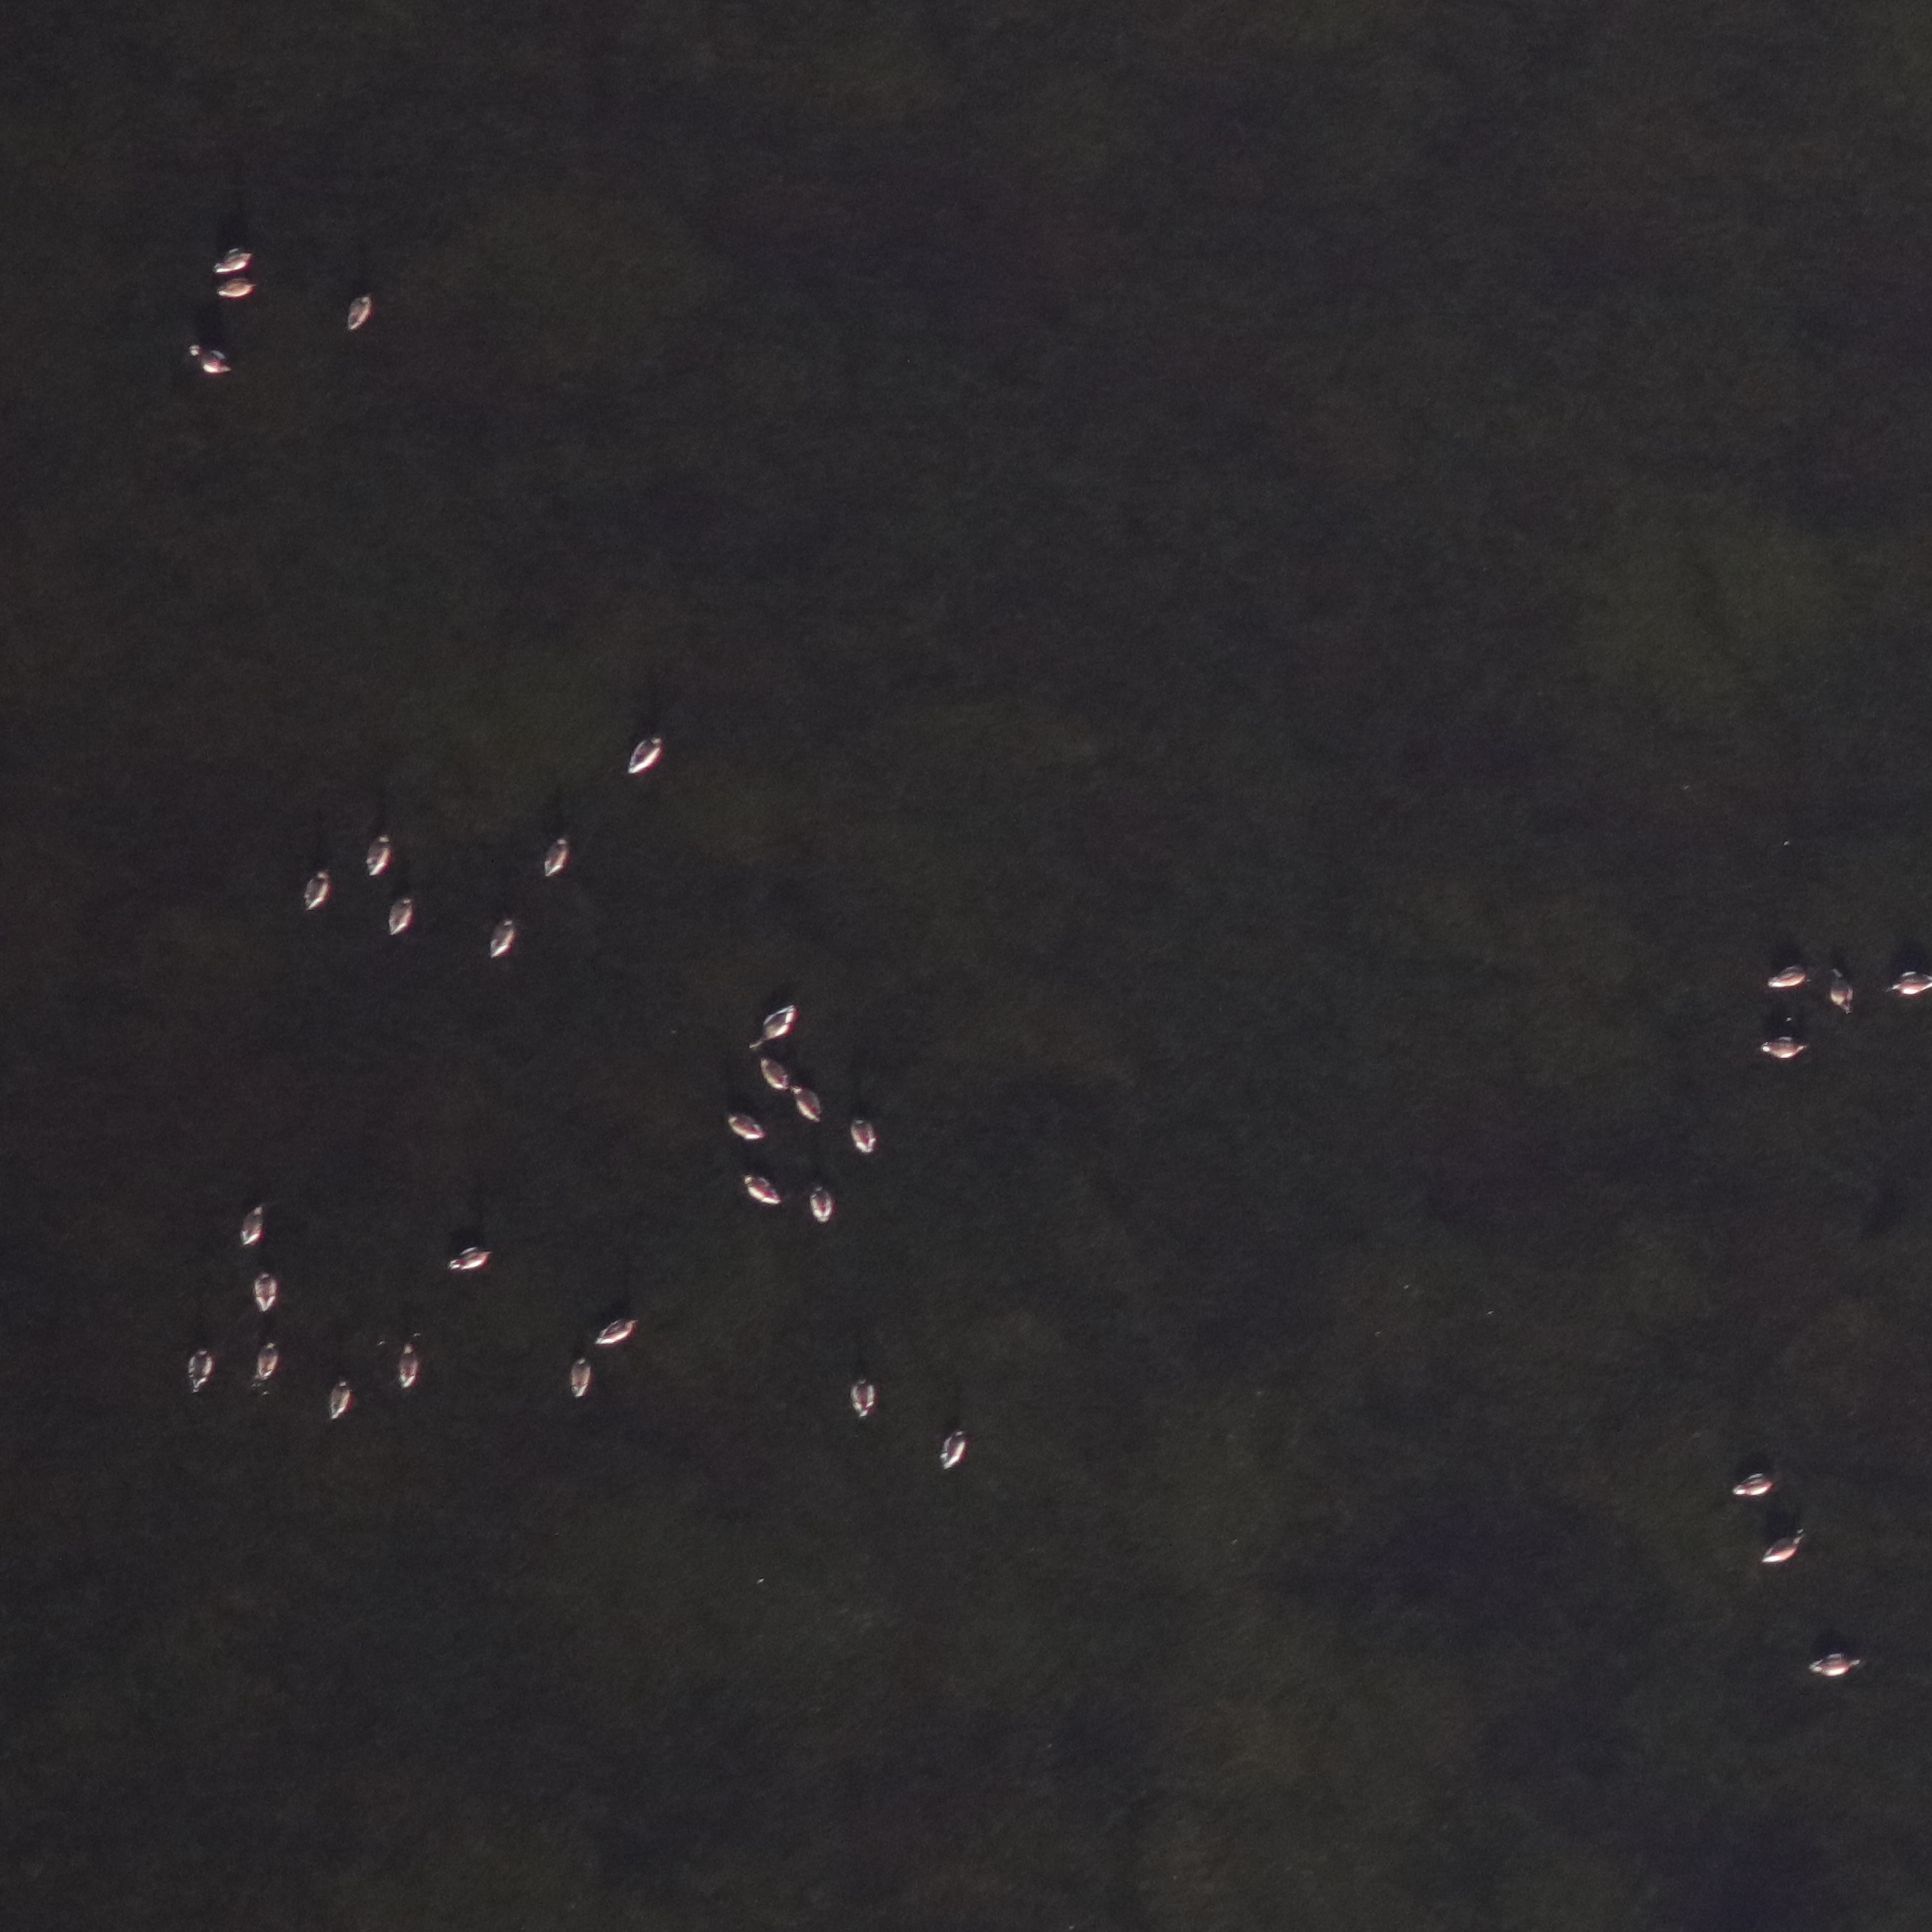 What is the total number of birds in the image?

35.